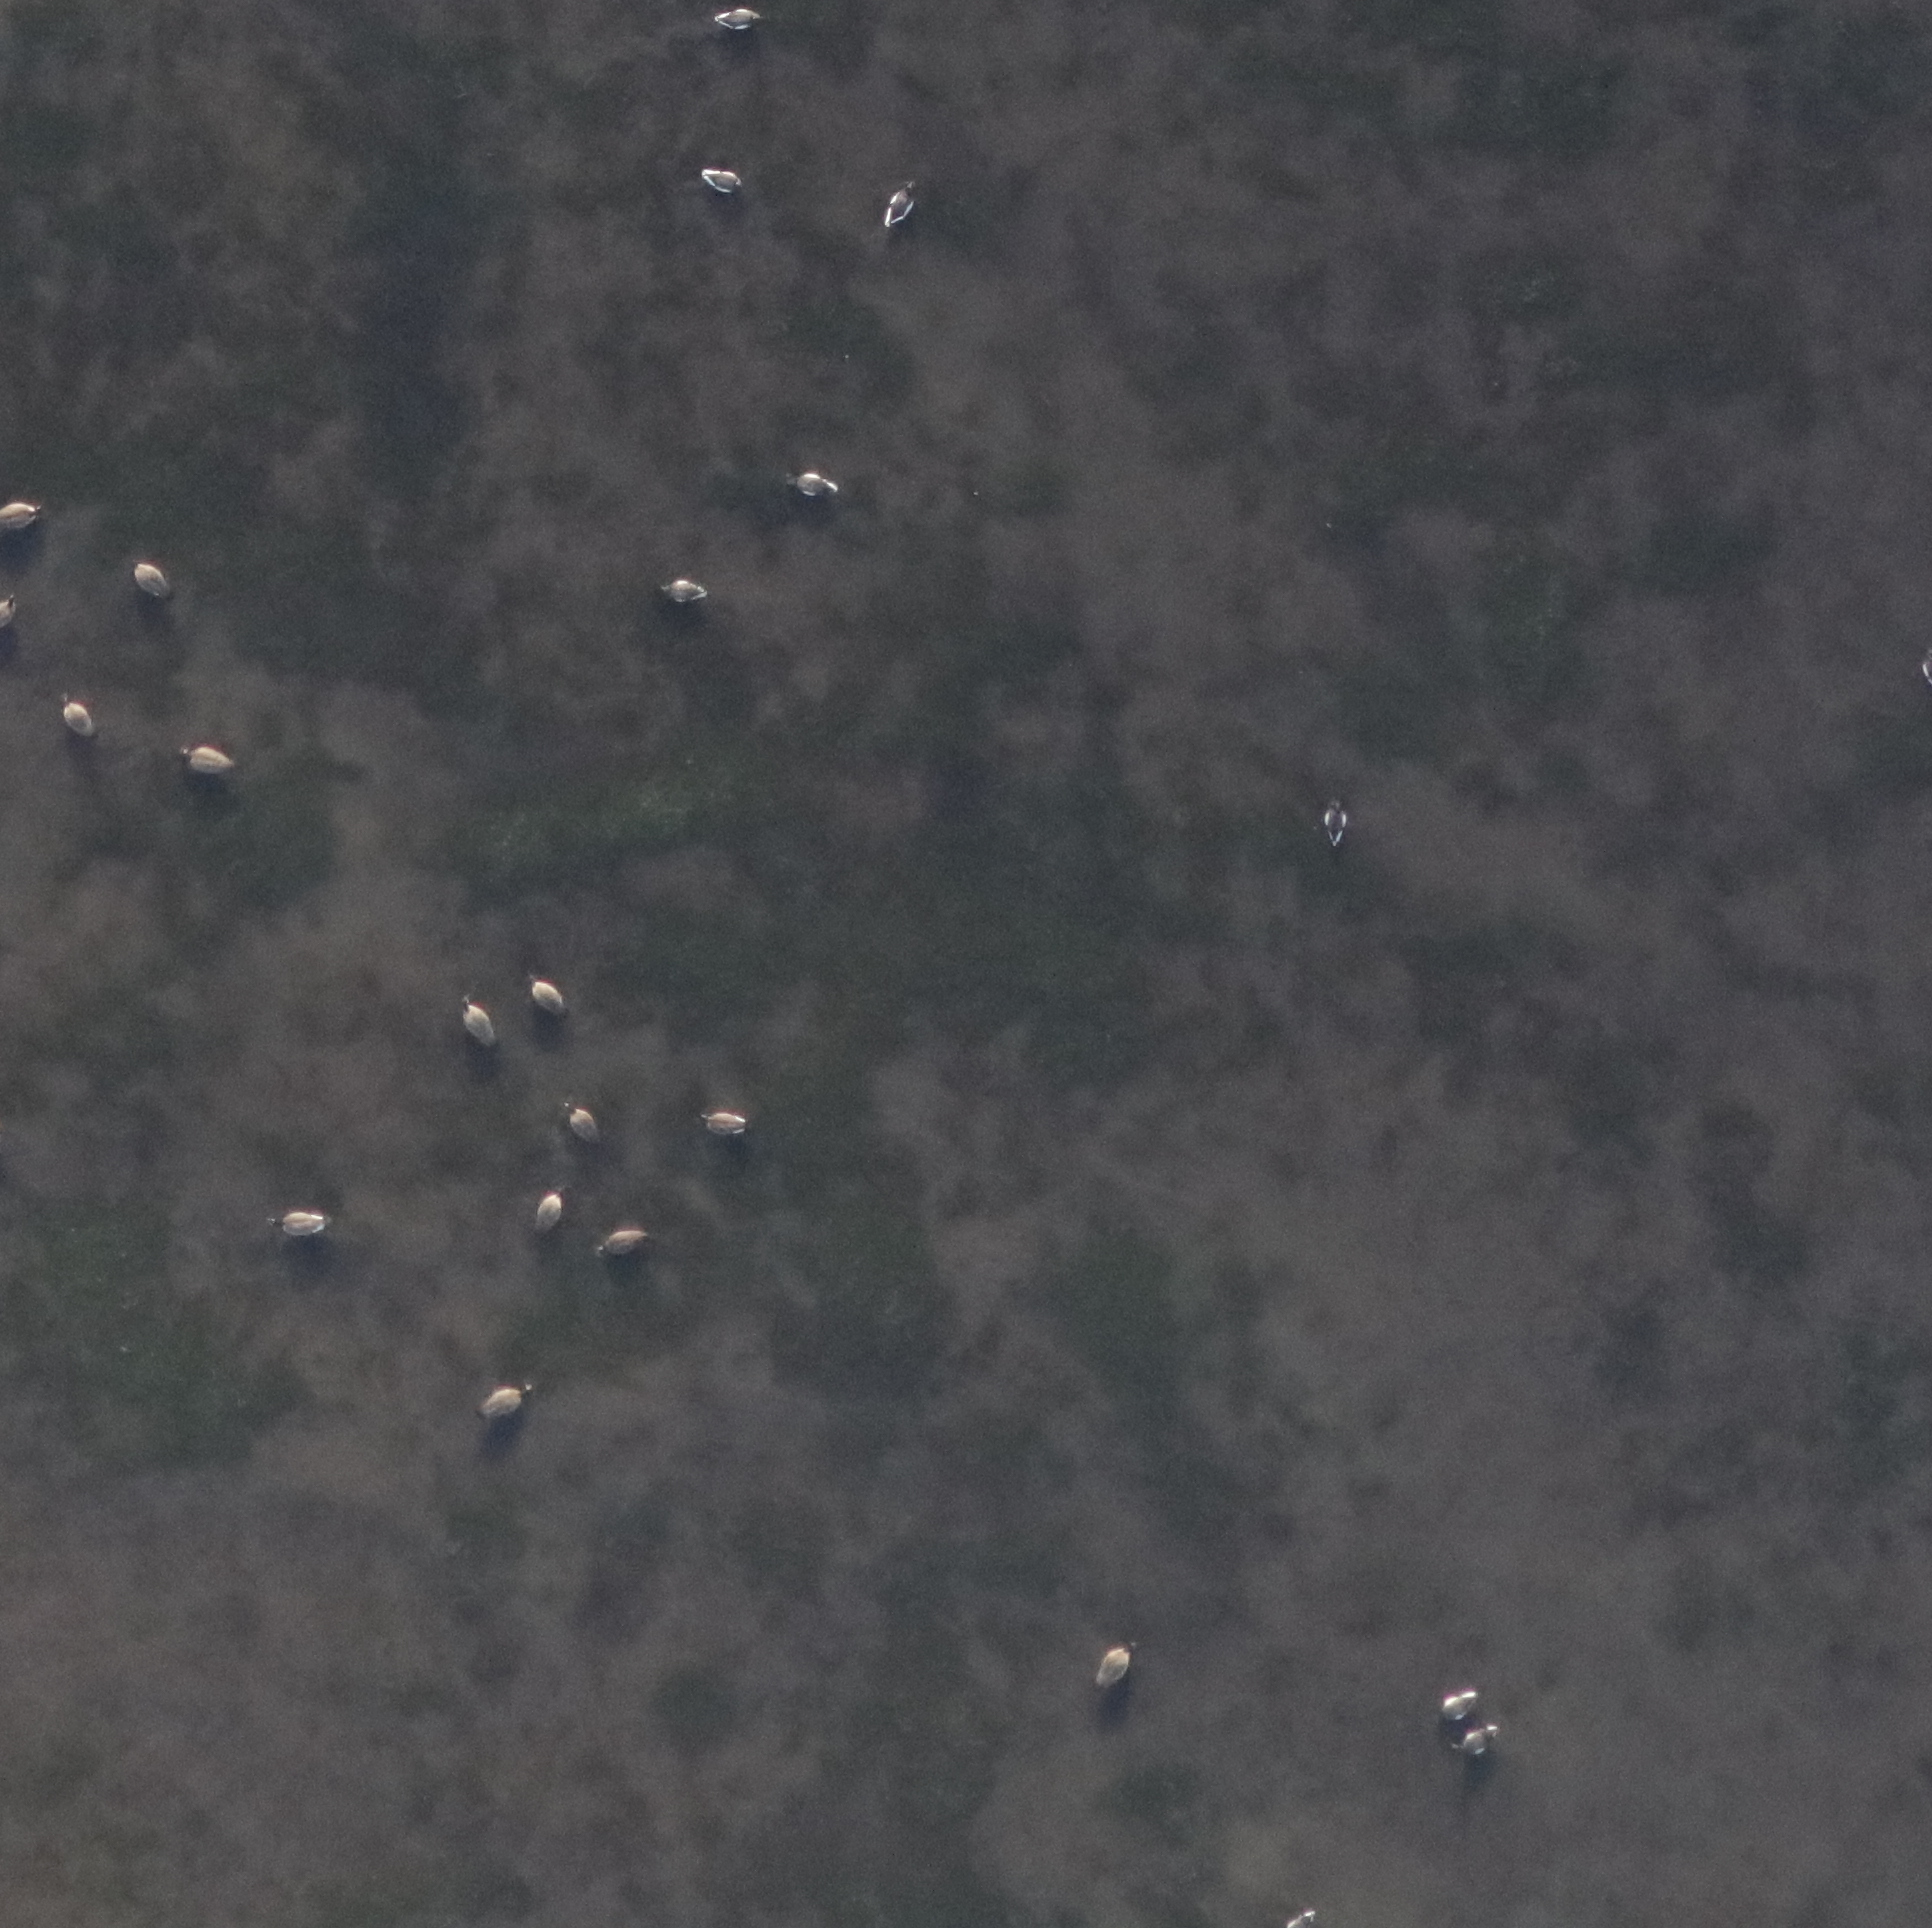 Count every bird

21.